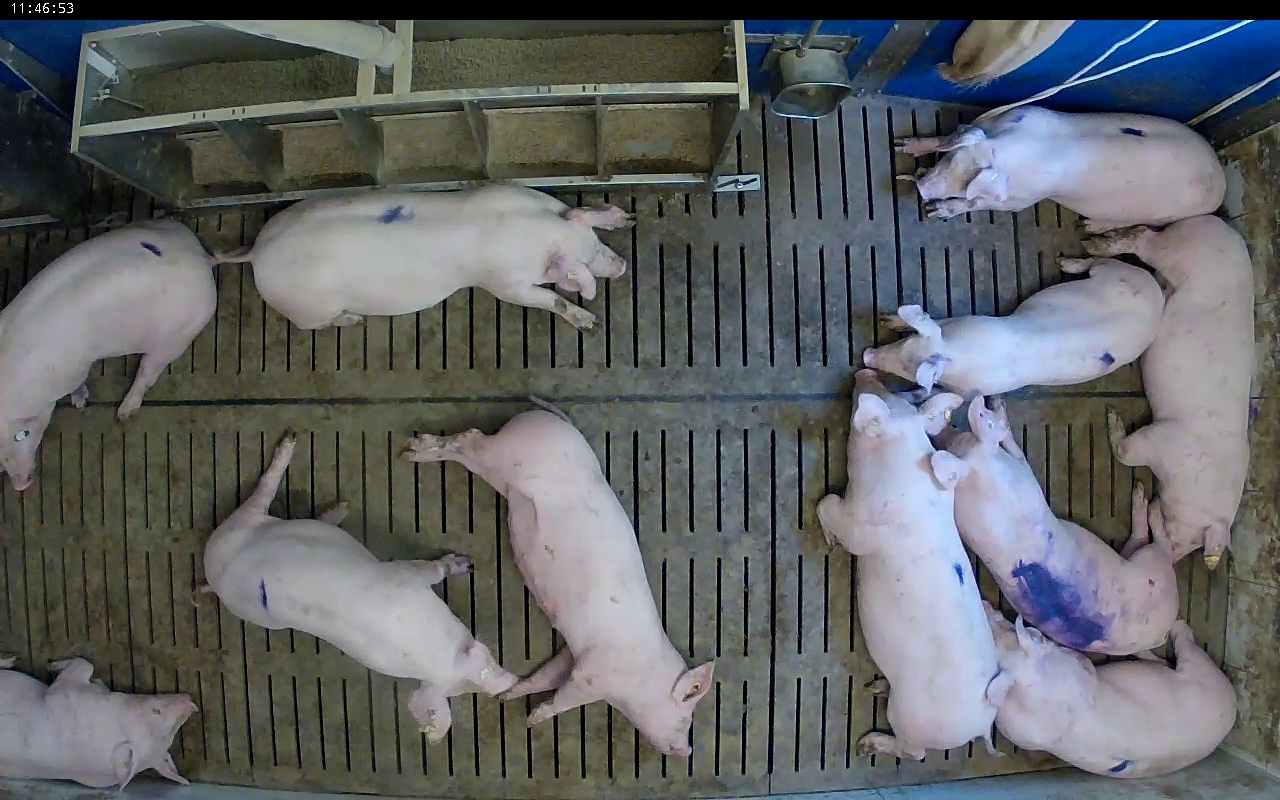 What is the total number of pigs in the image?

11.